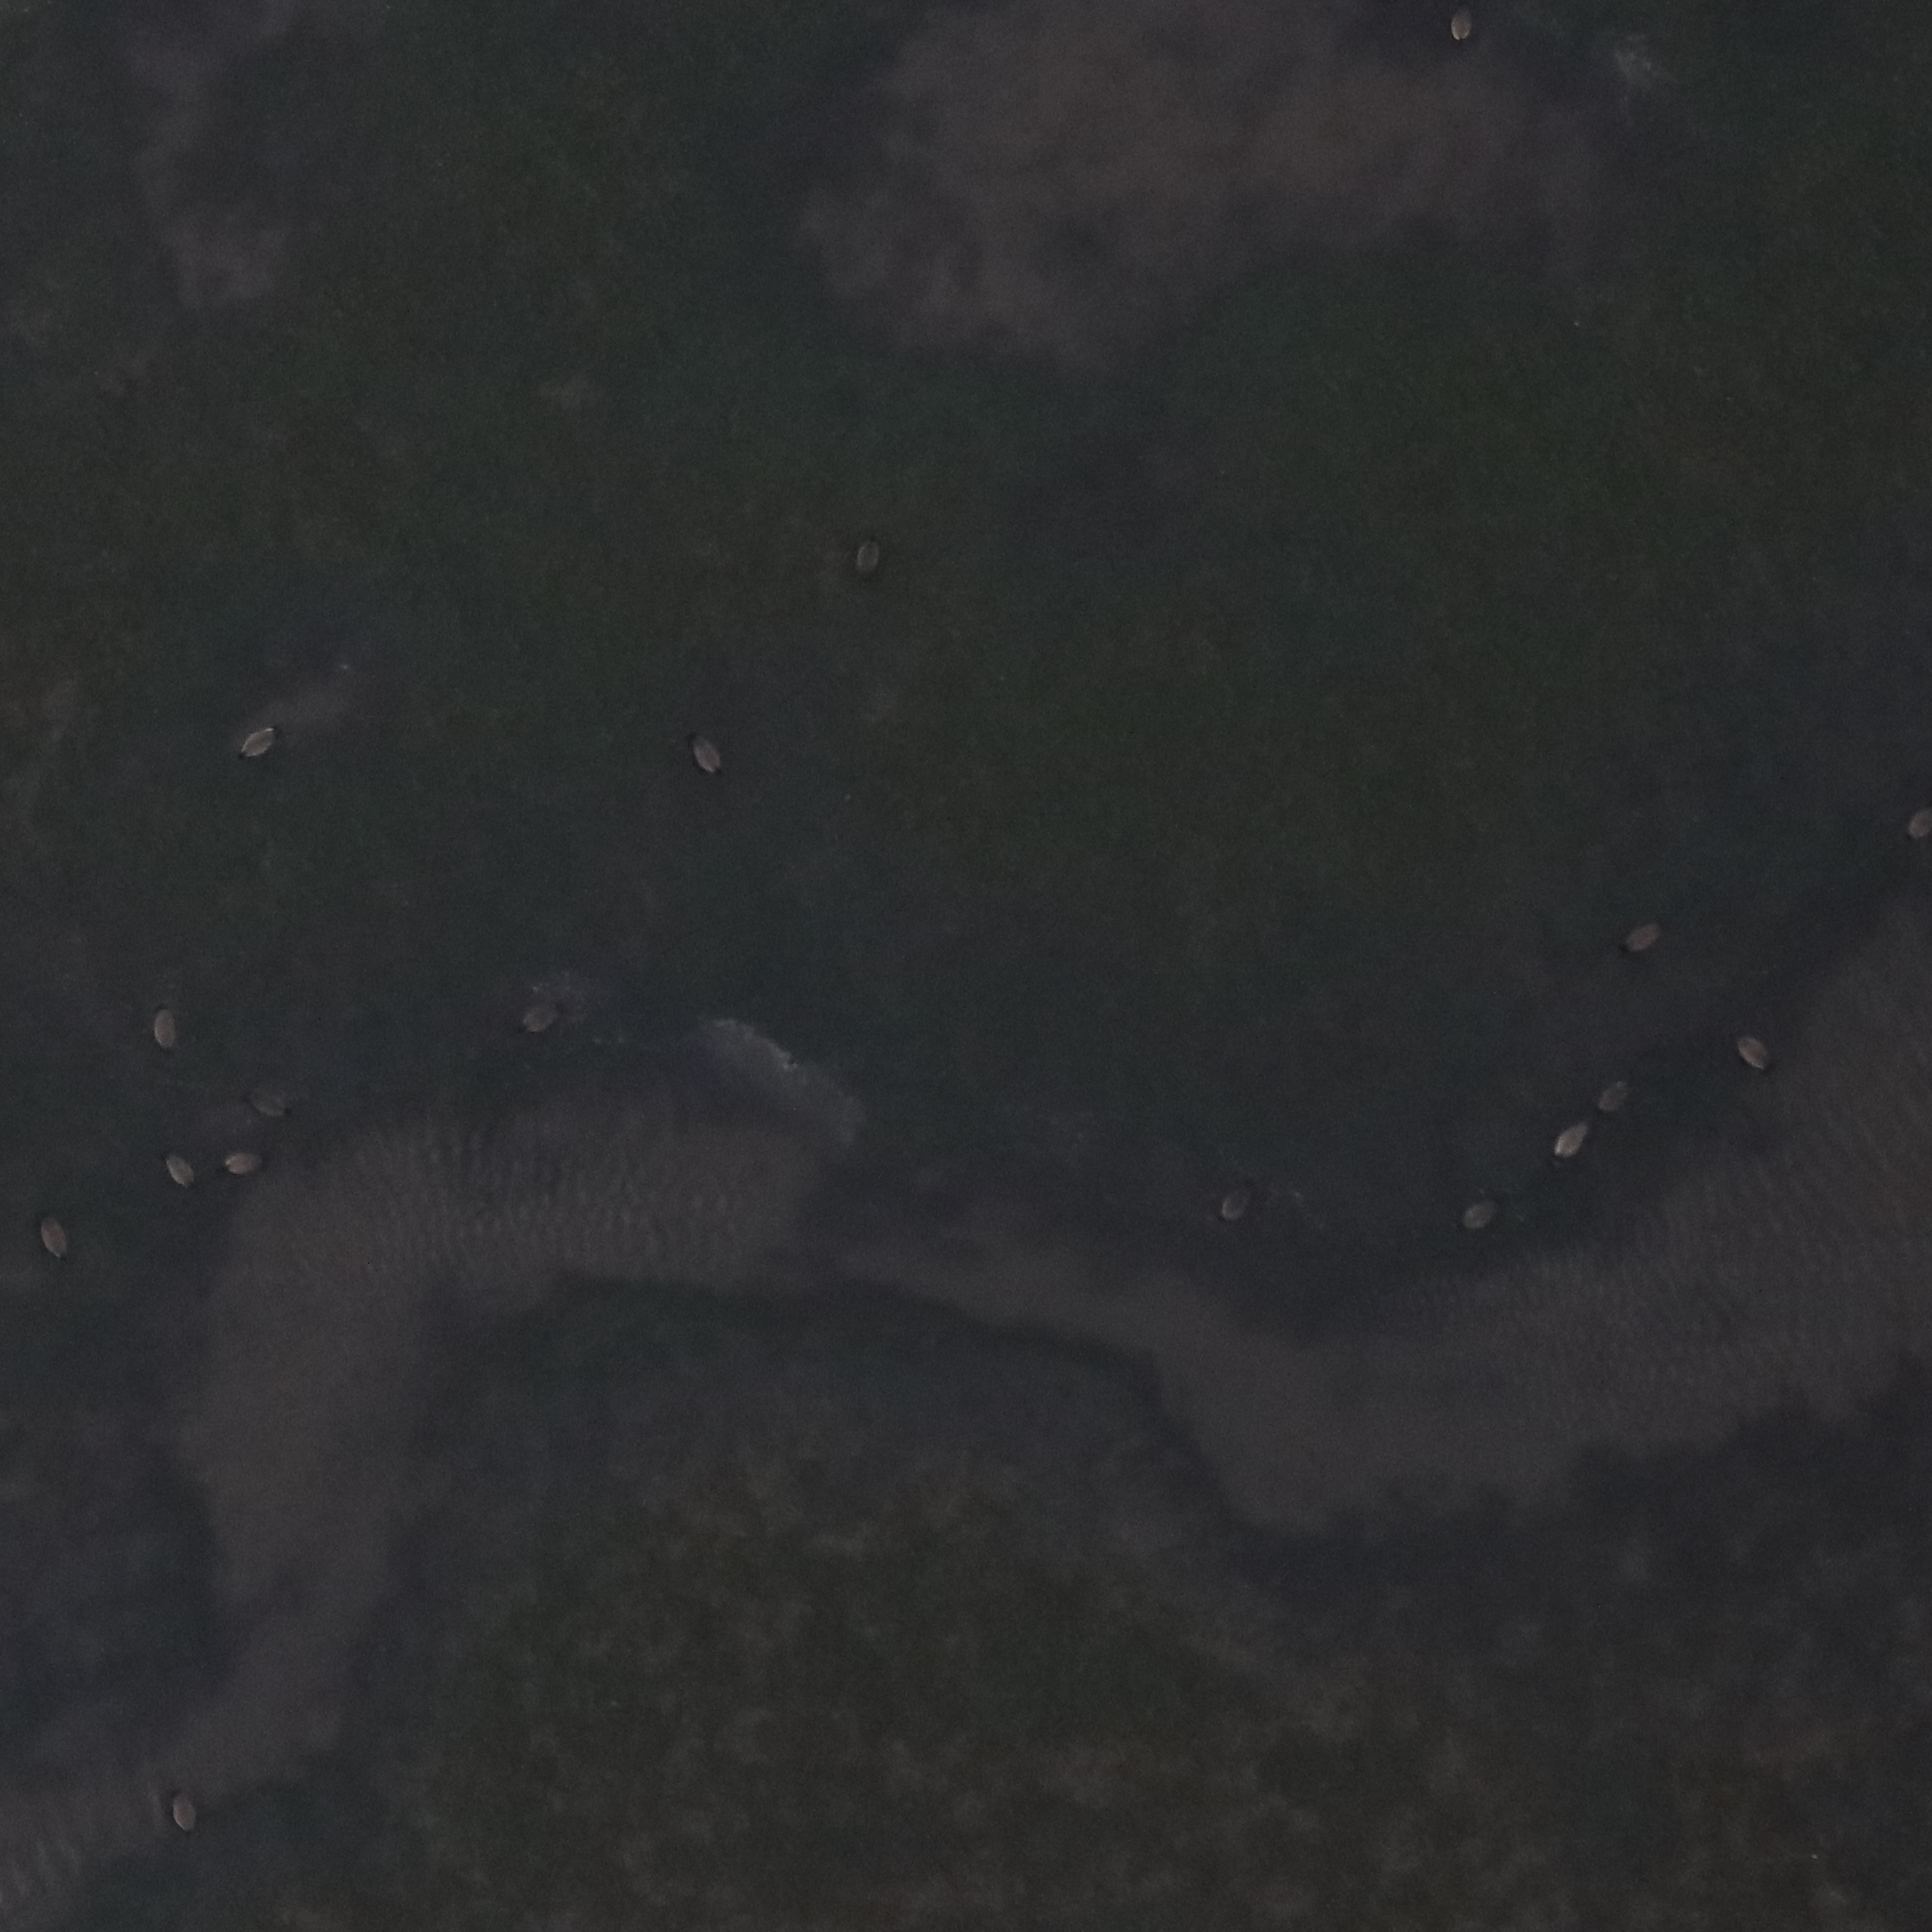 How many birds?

18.